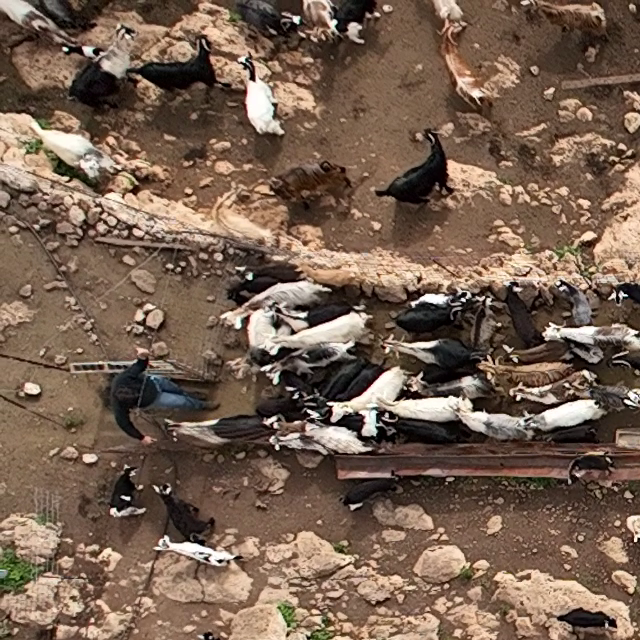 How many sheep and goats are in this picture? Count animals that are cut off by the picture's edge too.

53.